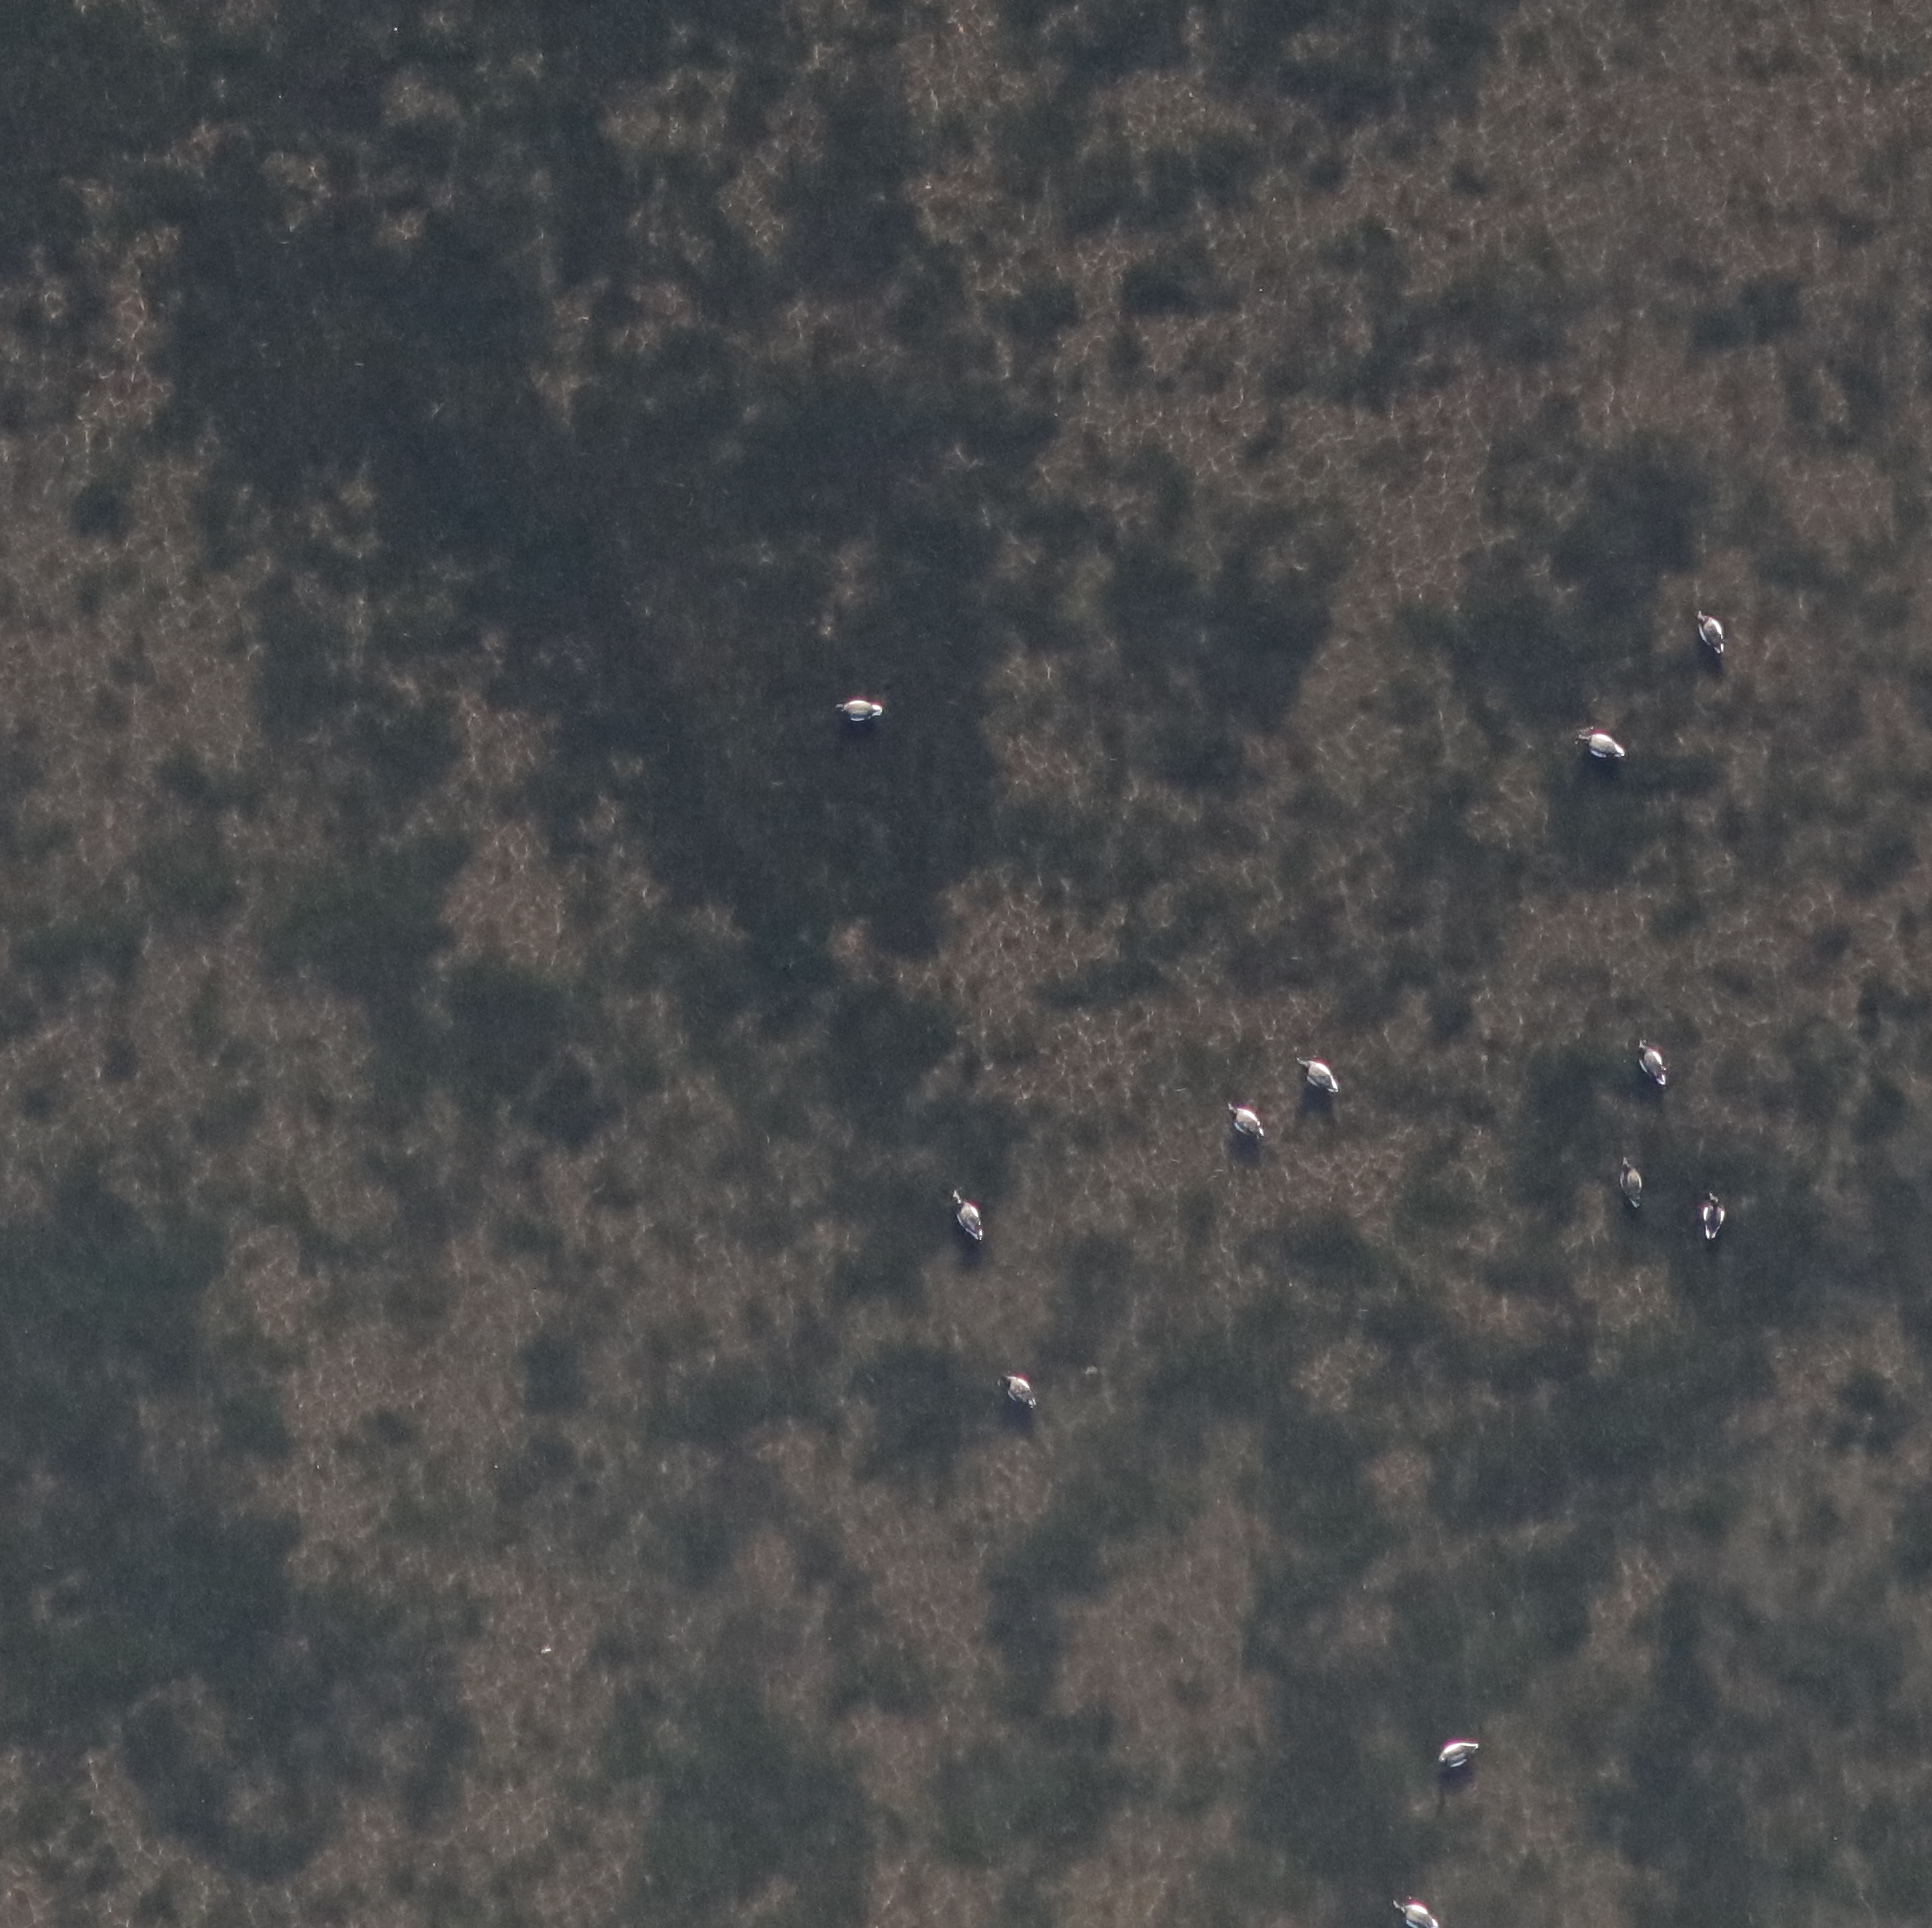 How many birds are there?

12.